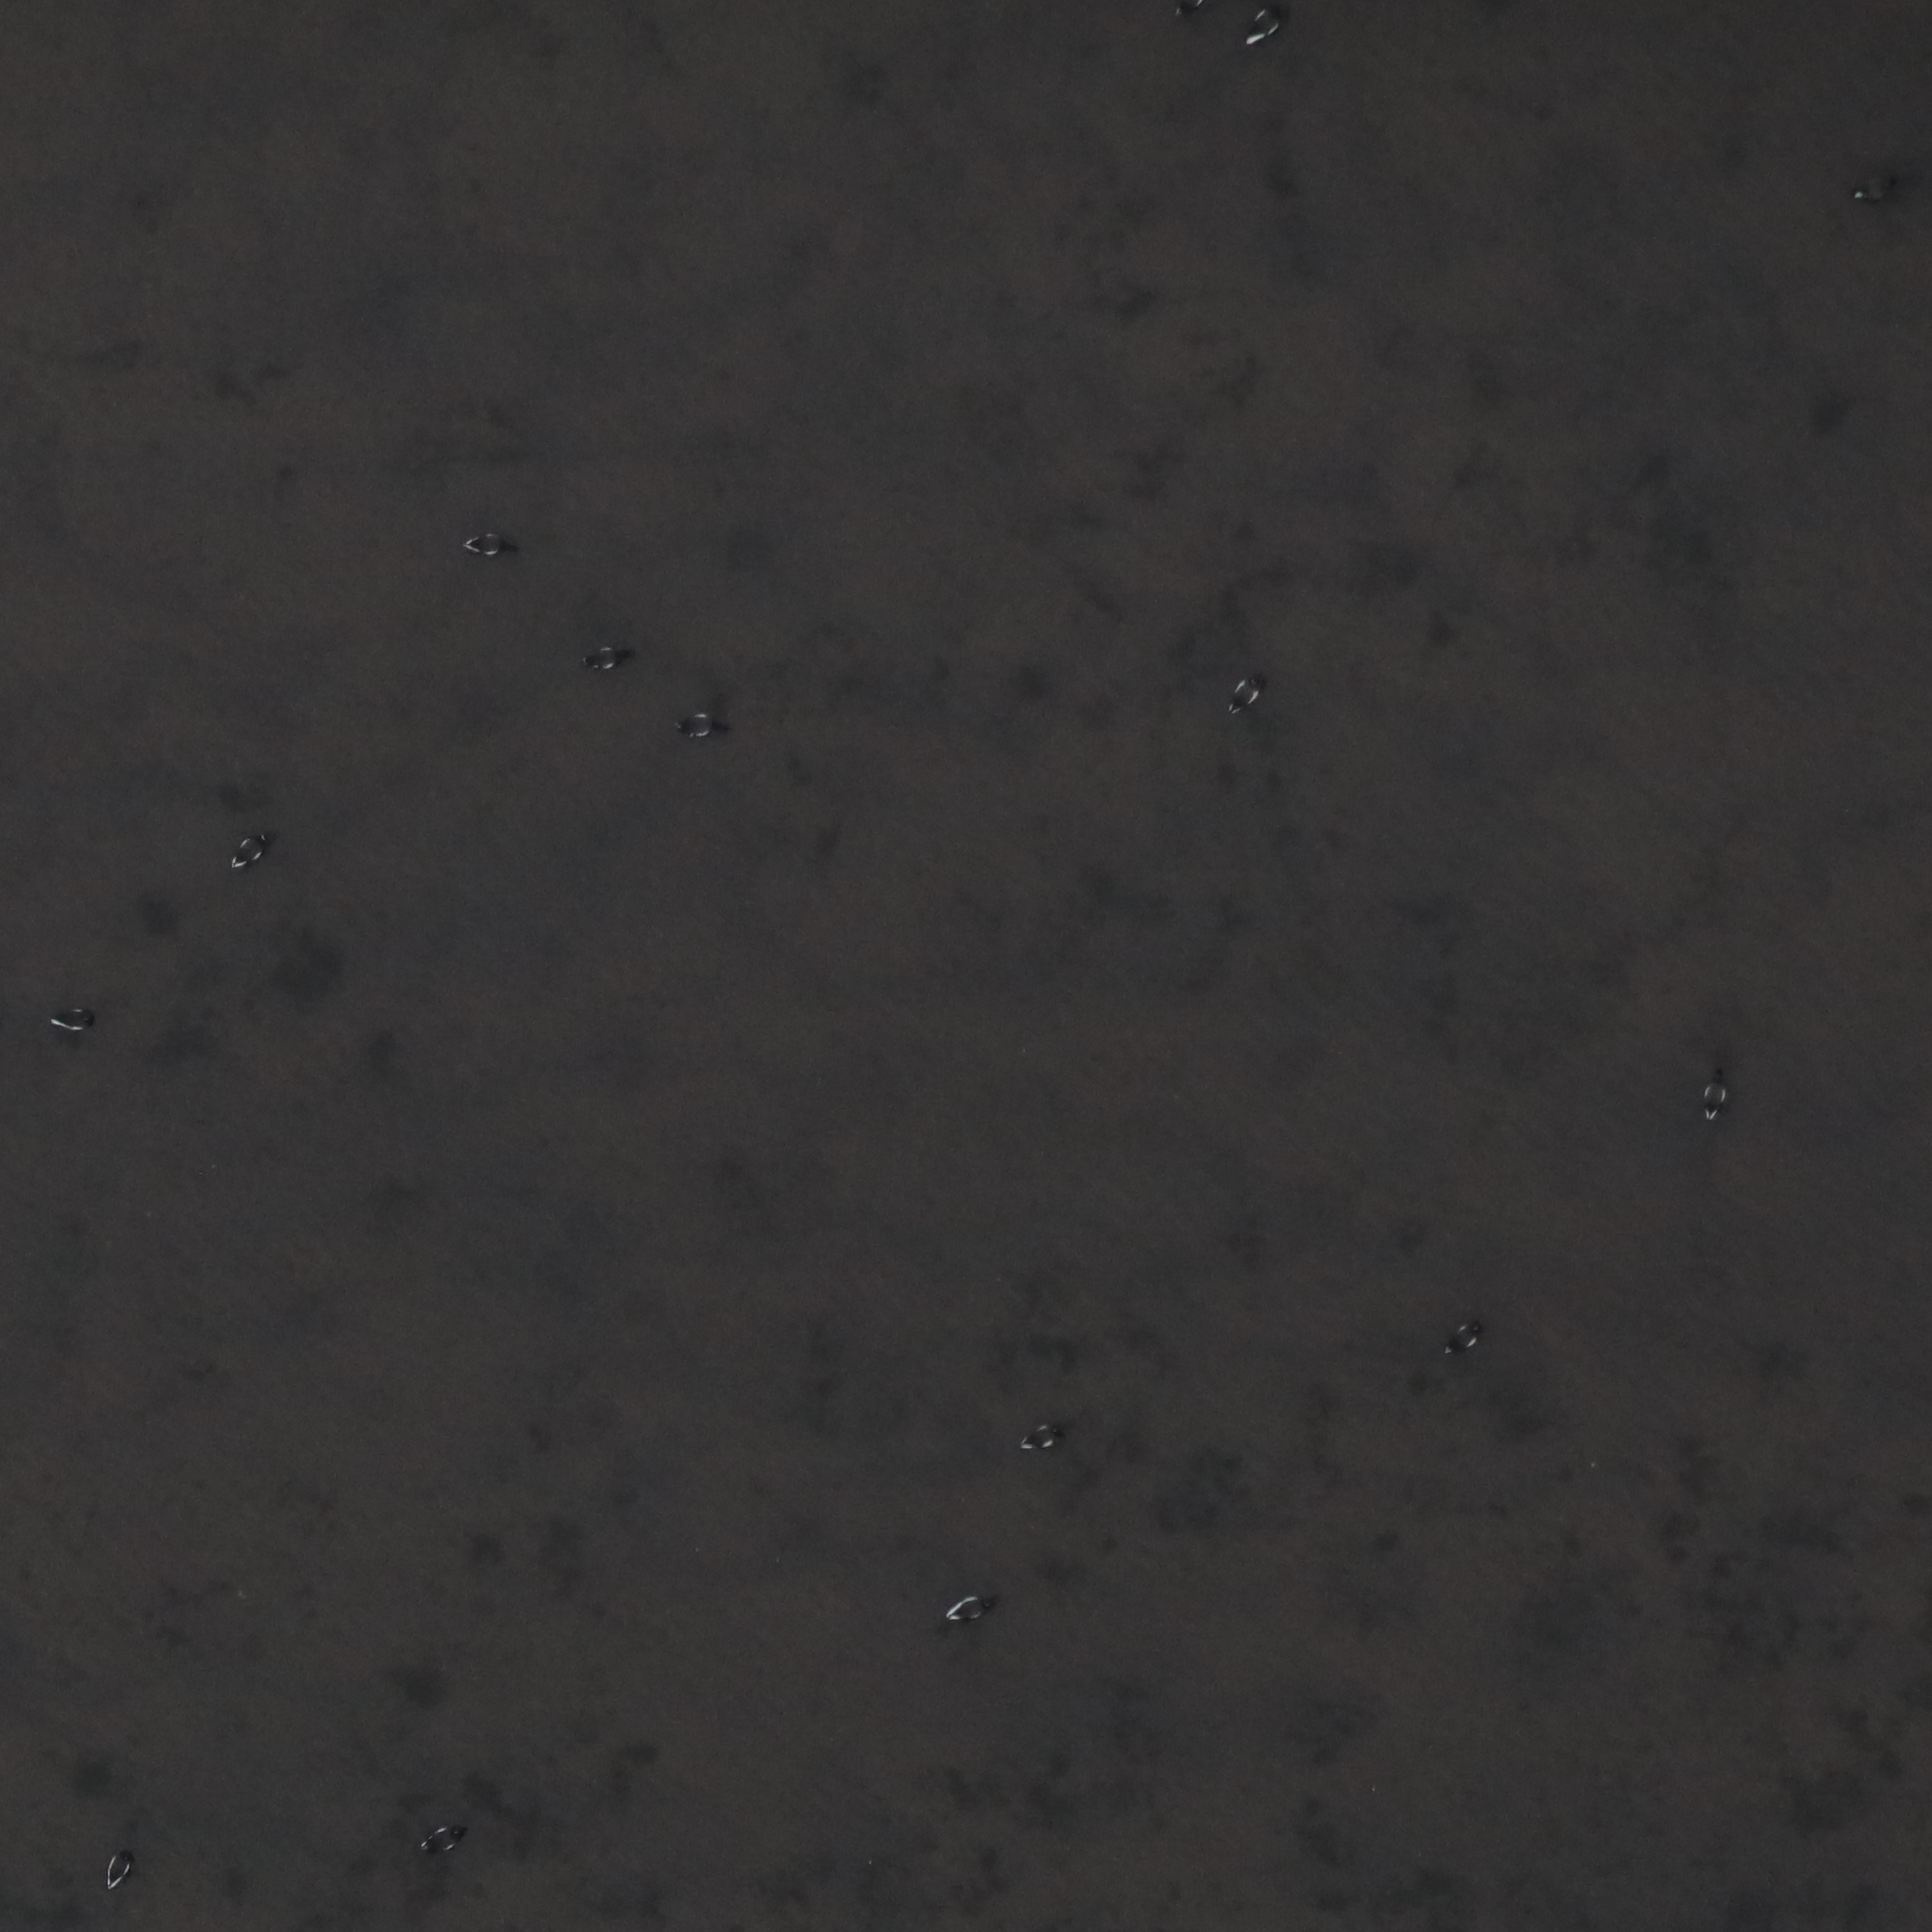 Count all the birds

14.